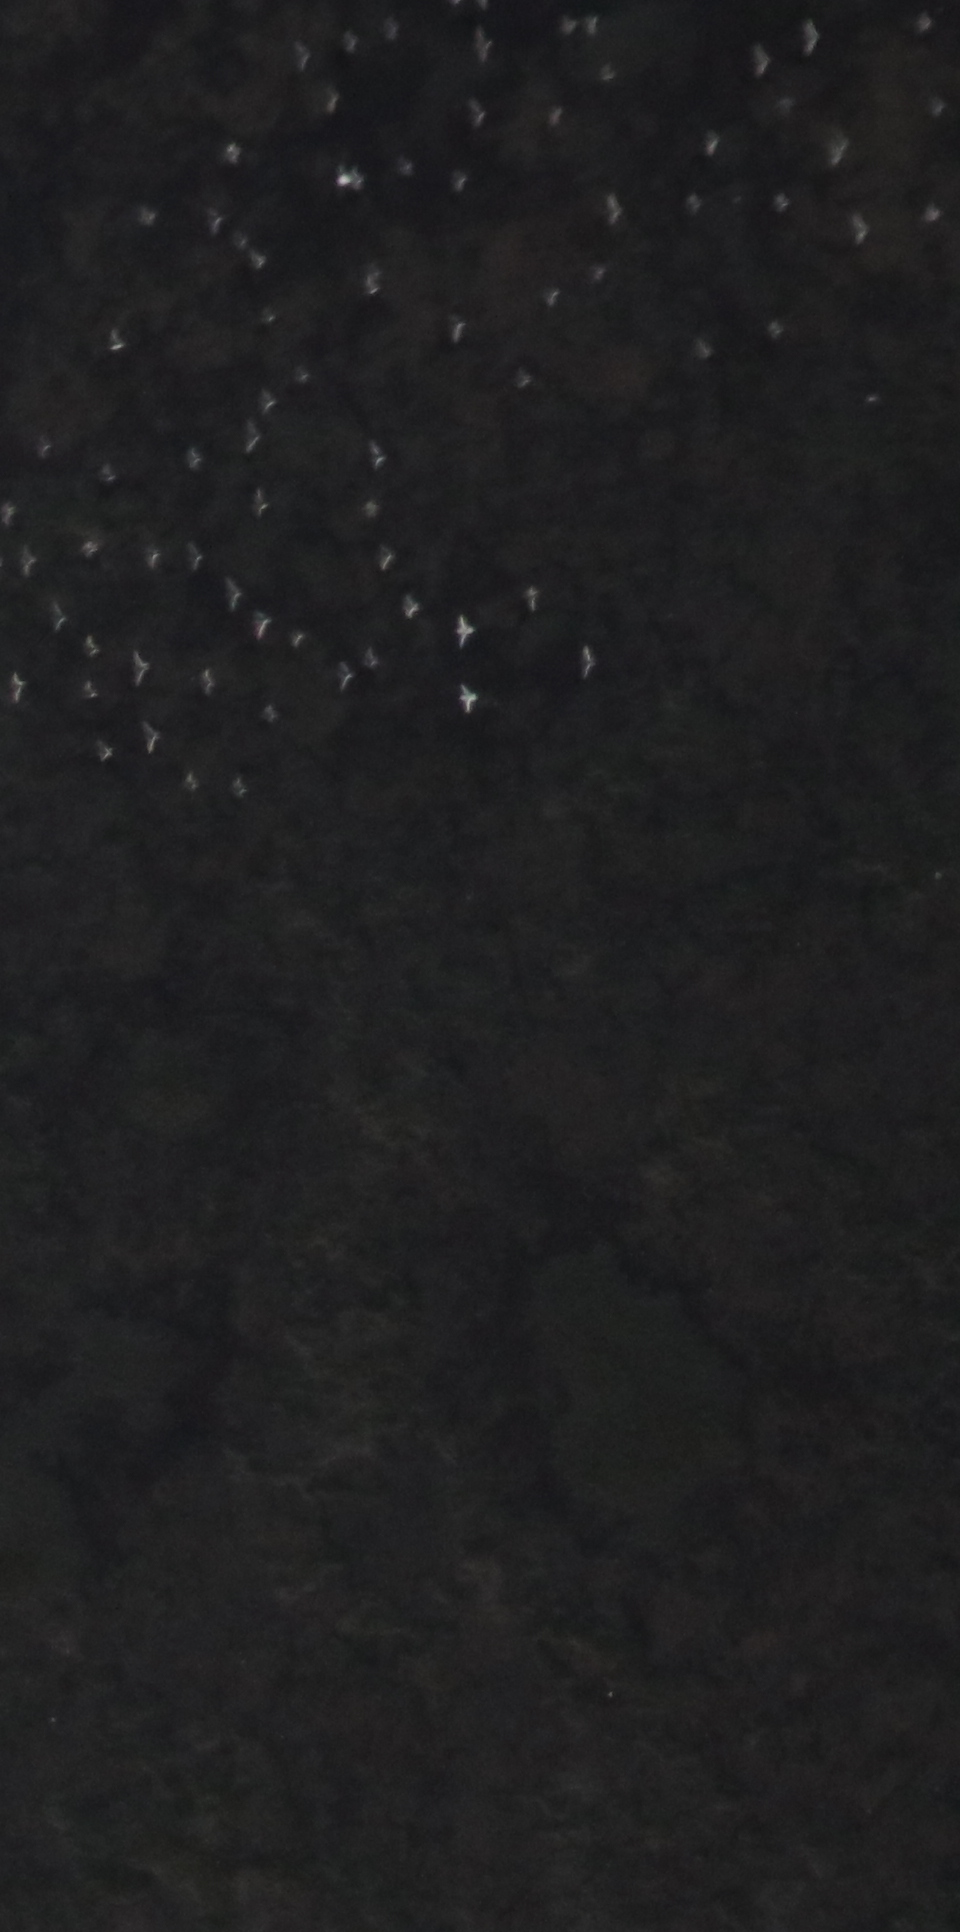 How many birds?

77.